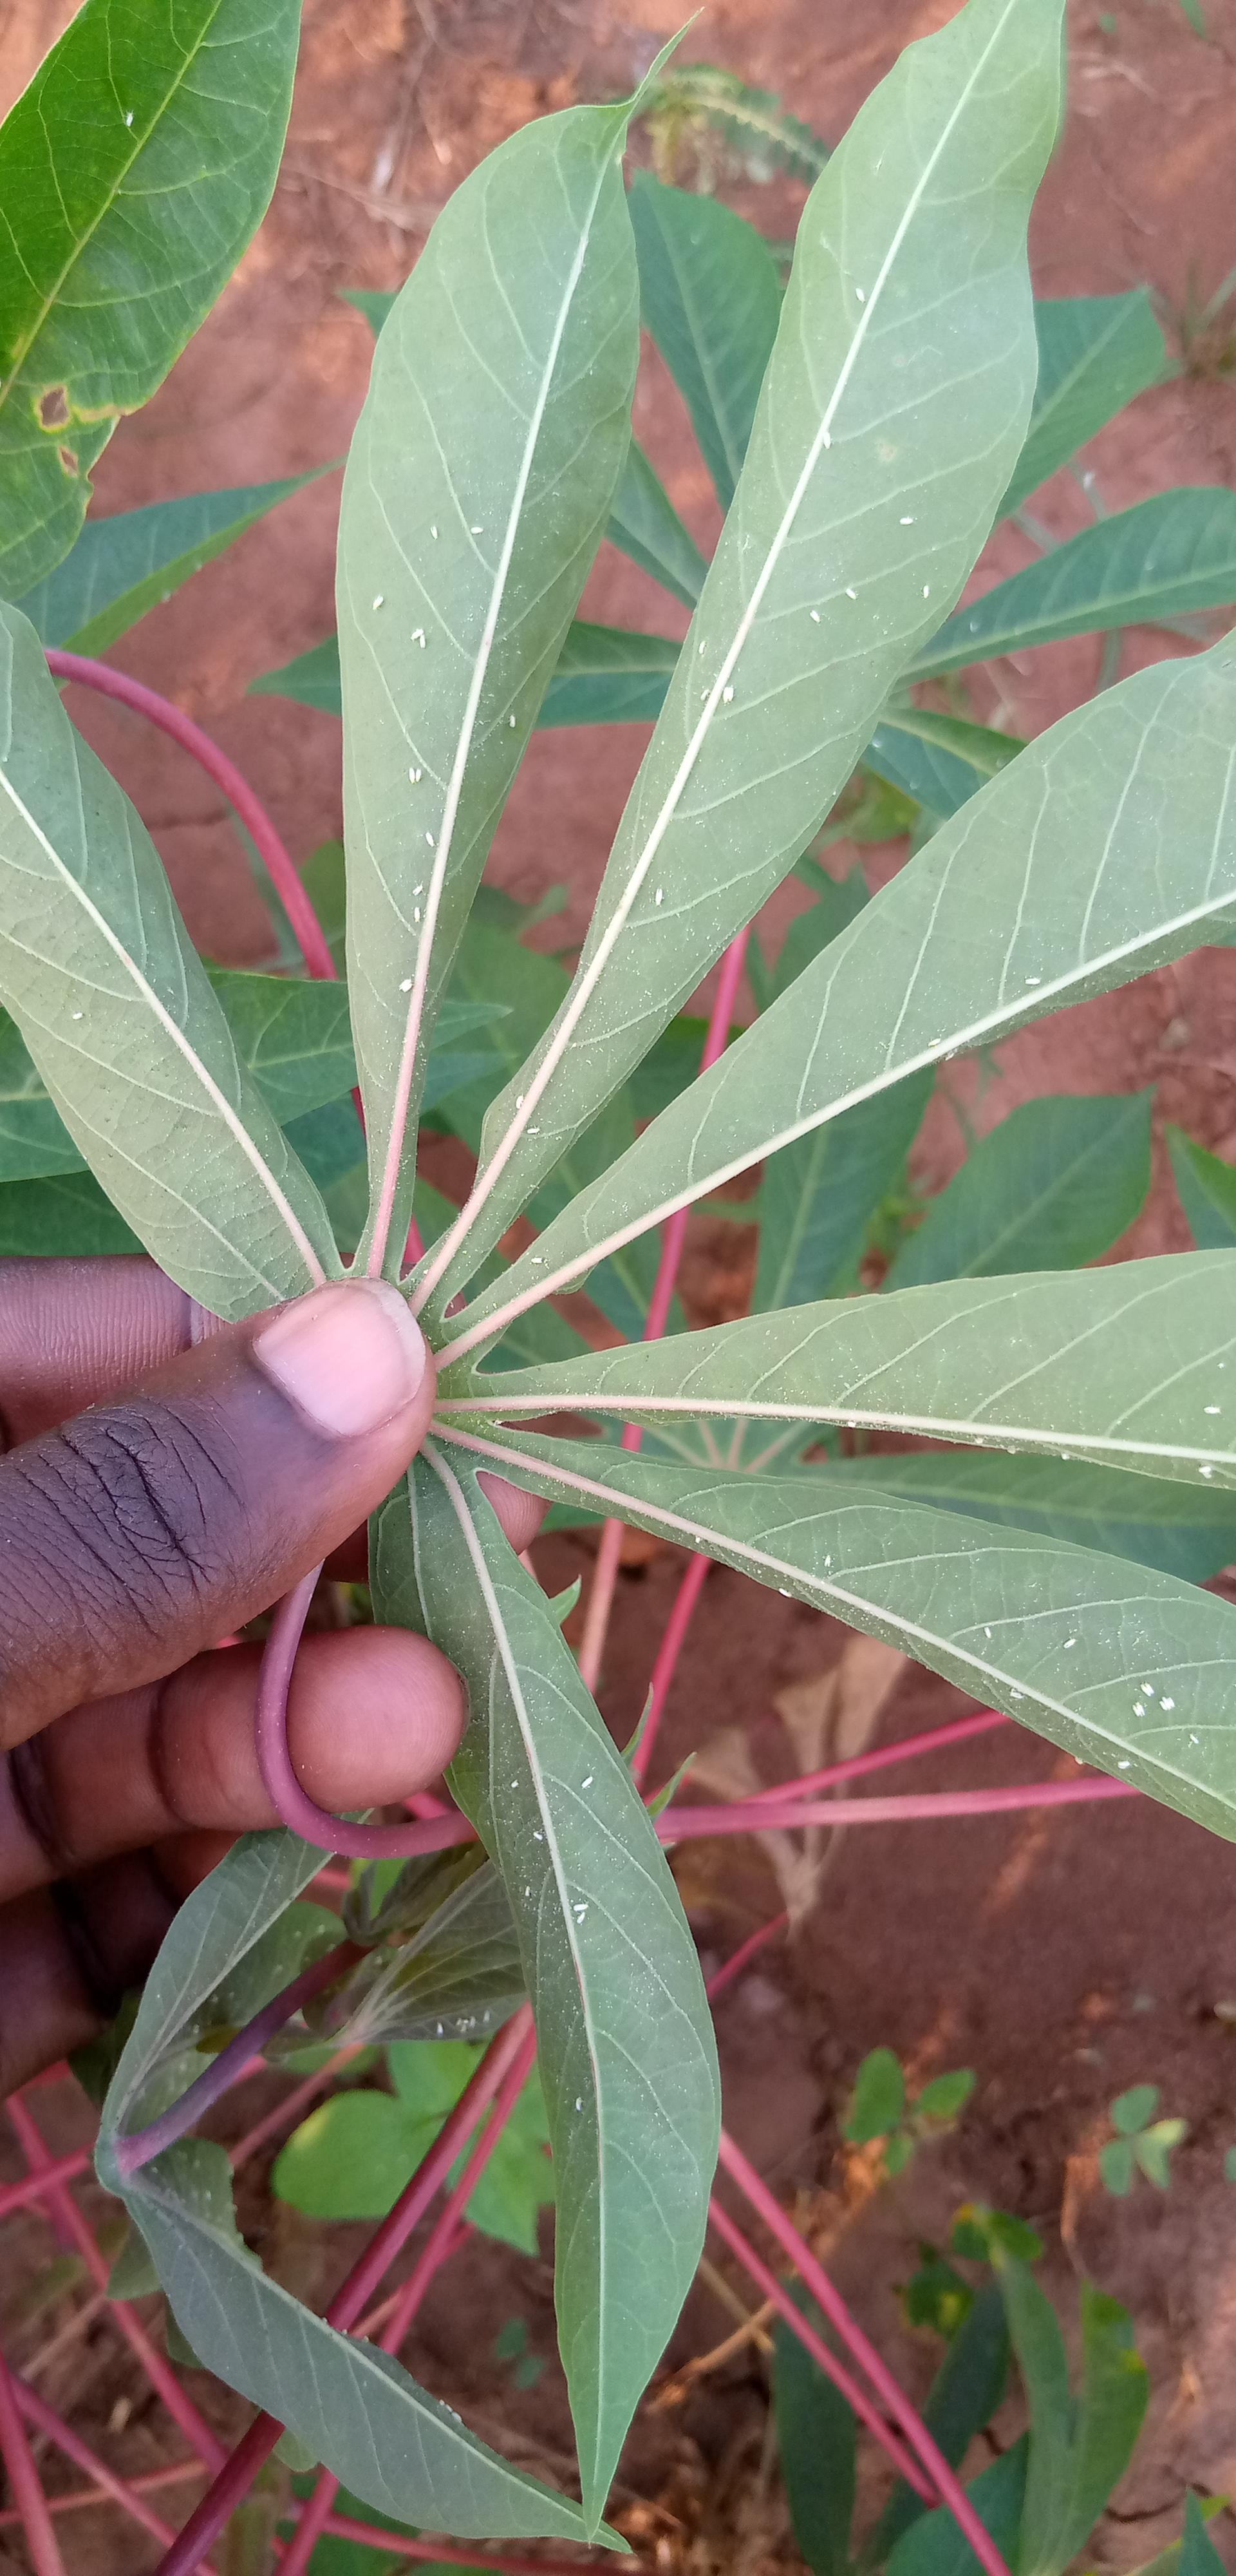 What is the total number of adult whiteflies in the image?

54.